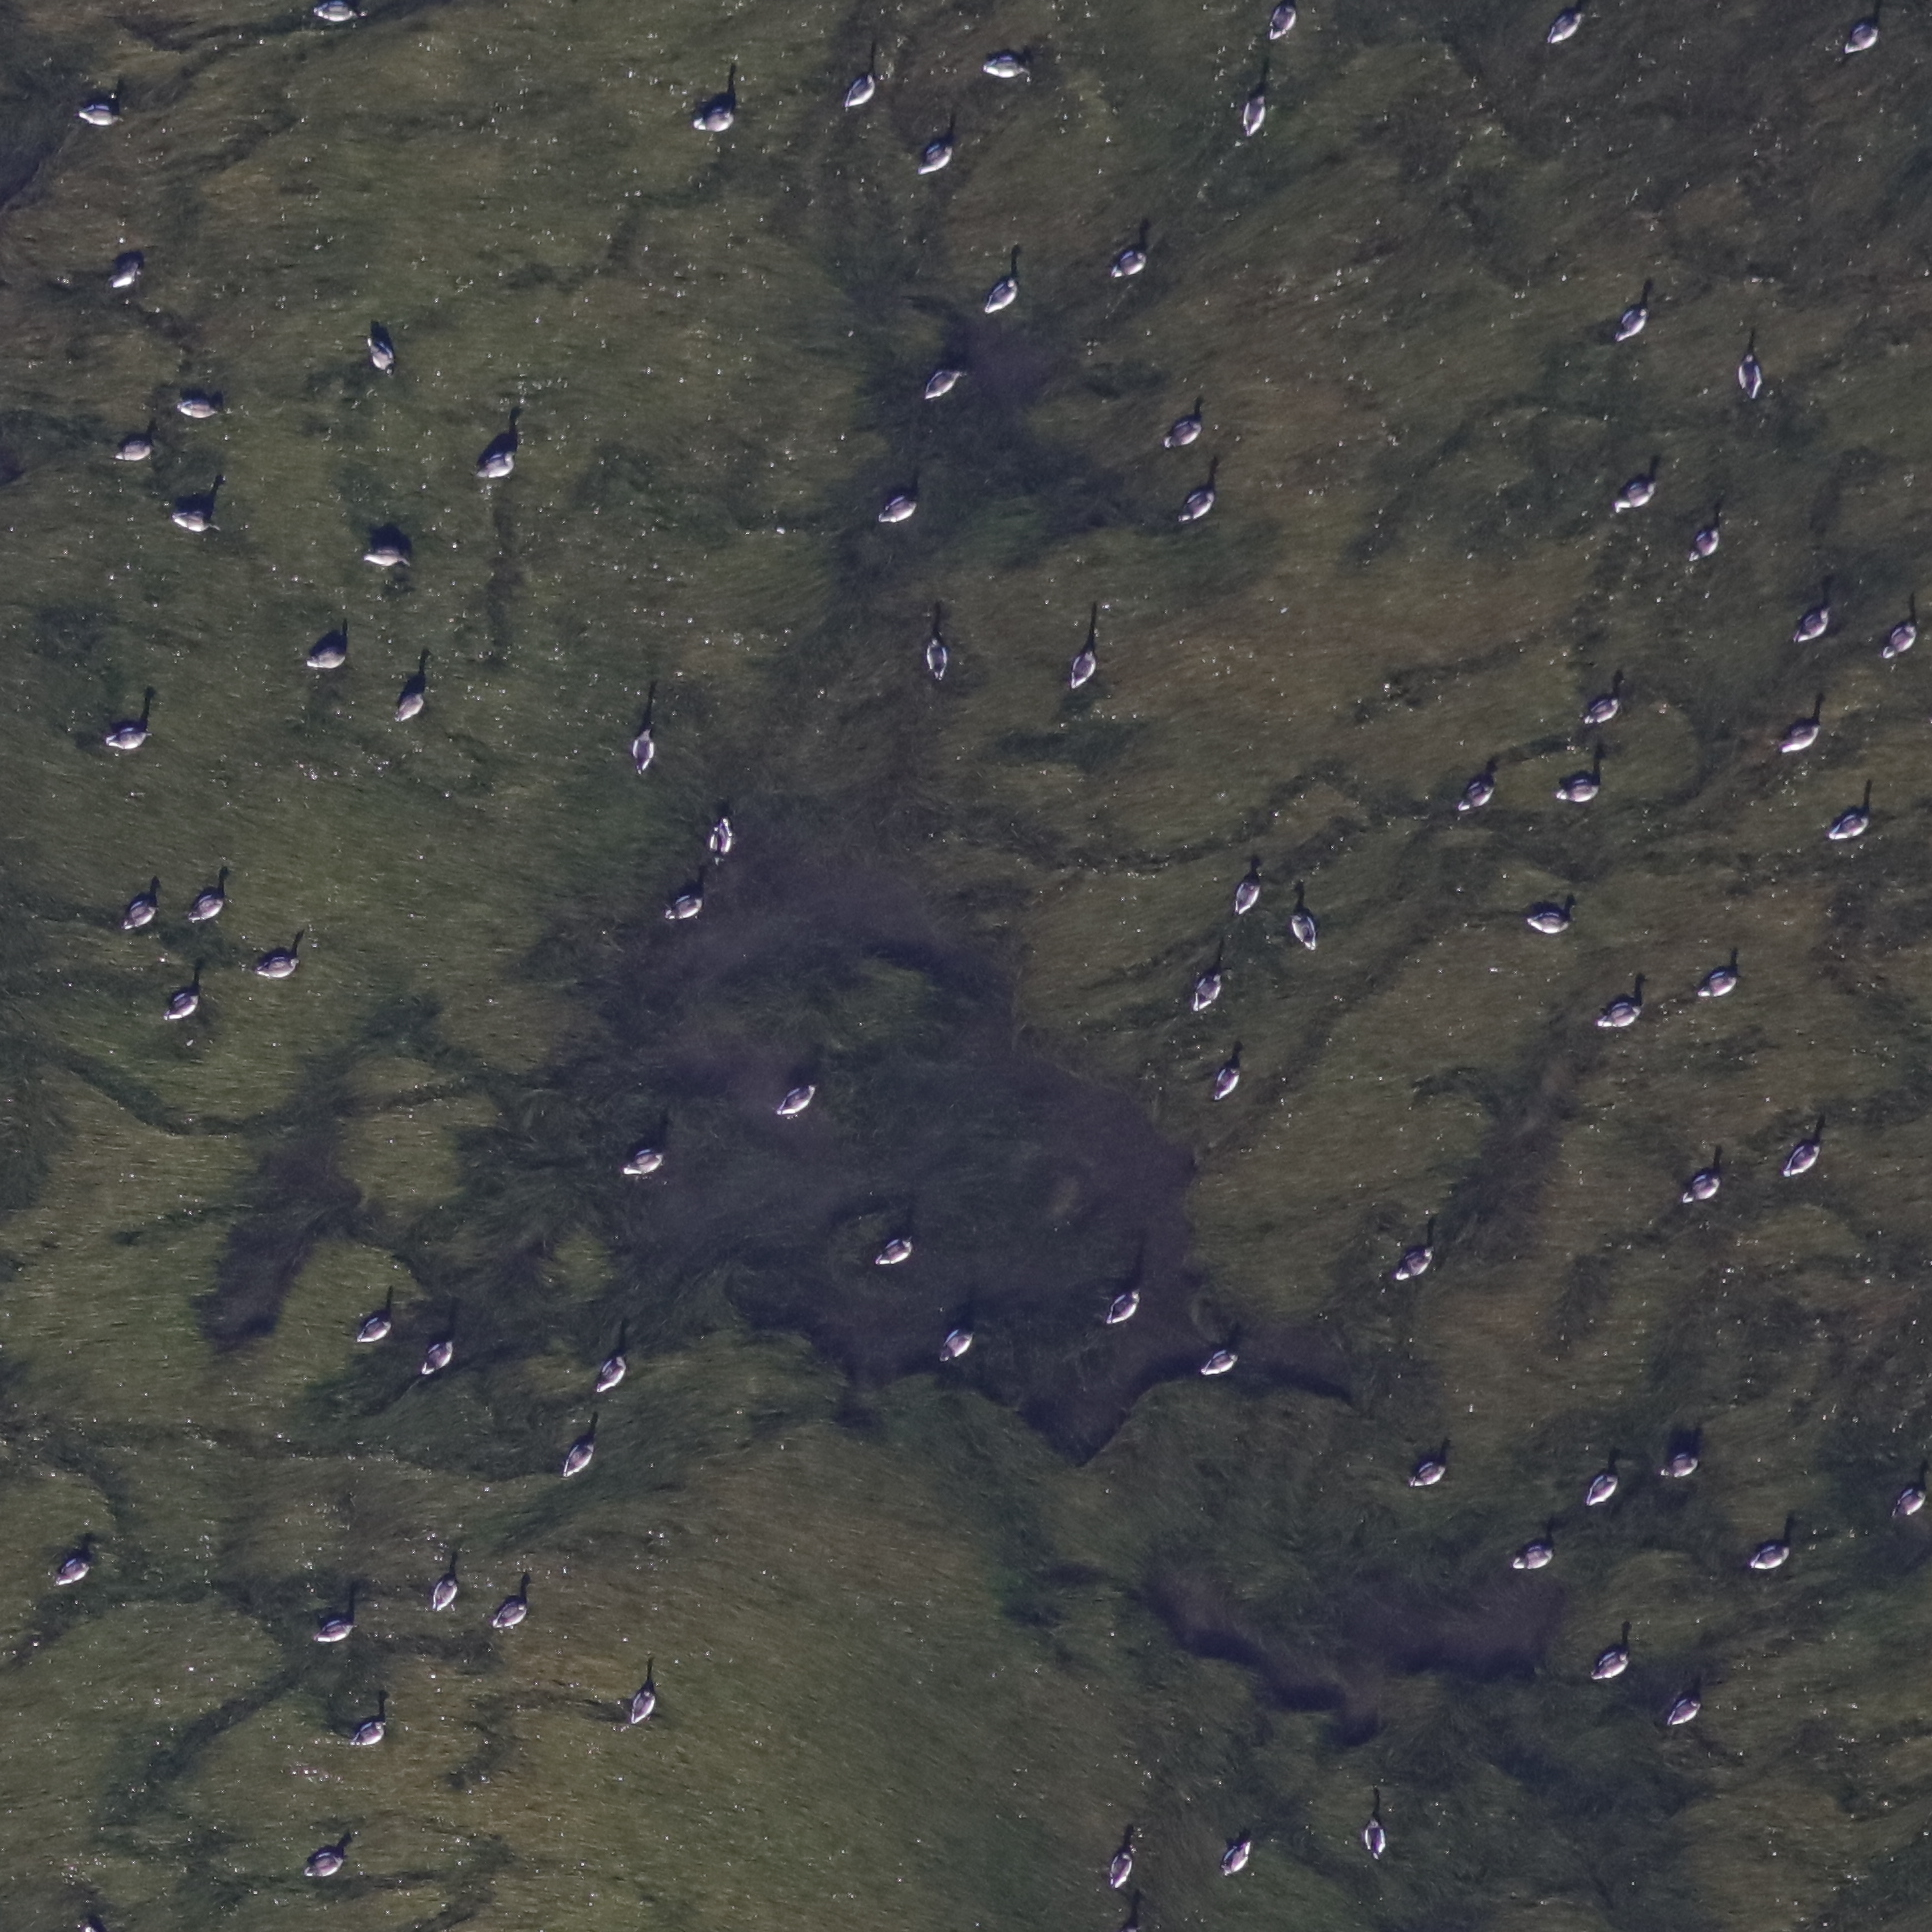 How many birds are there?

84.